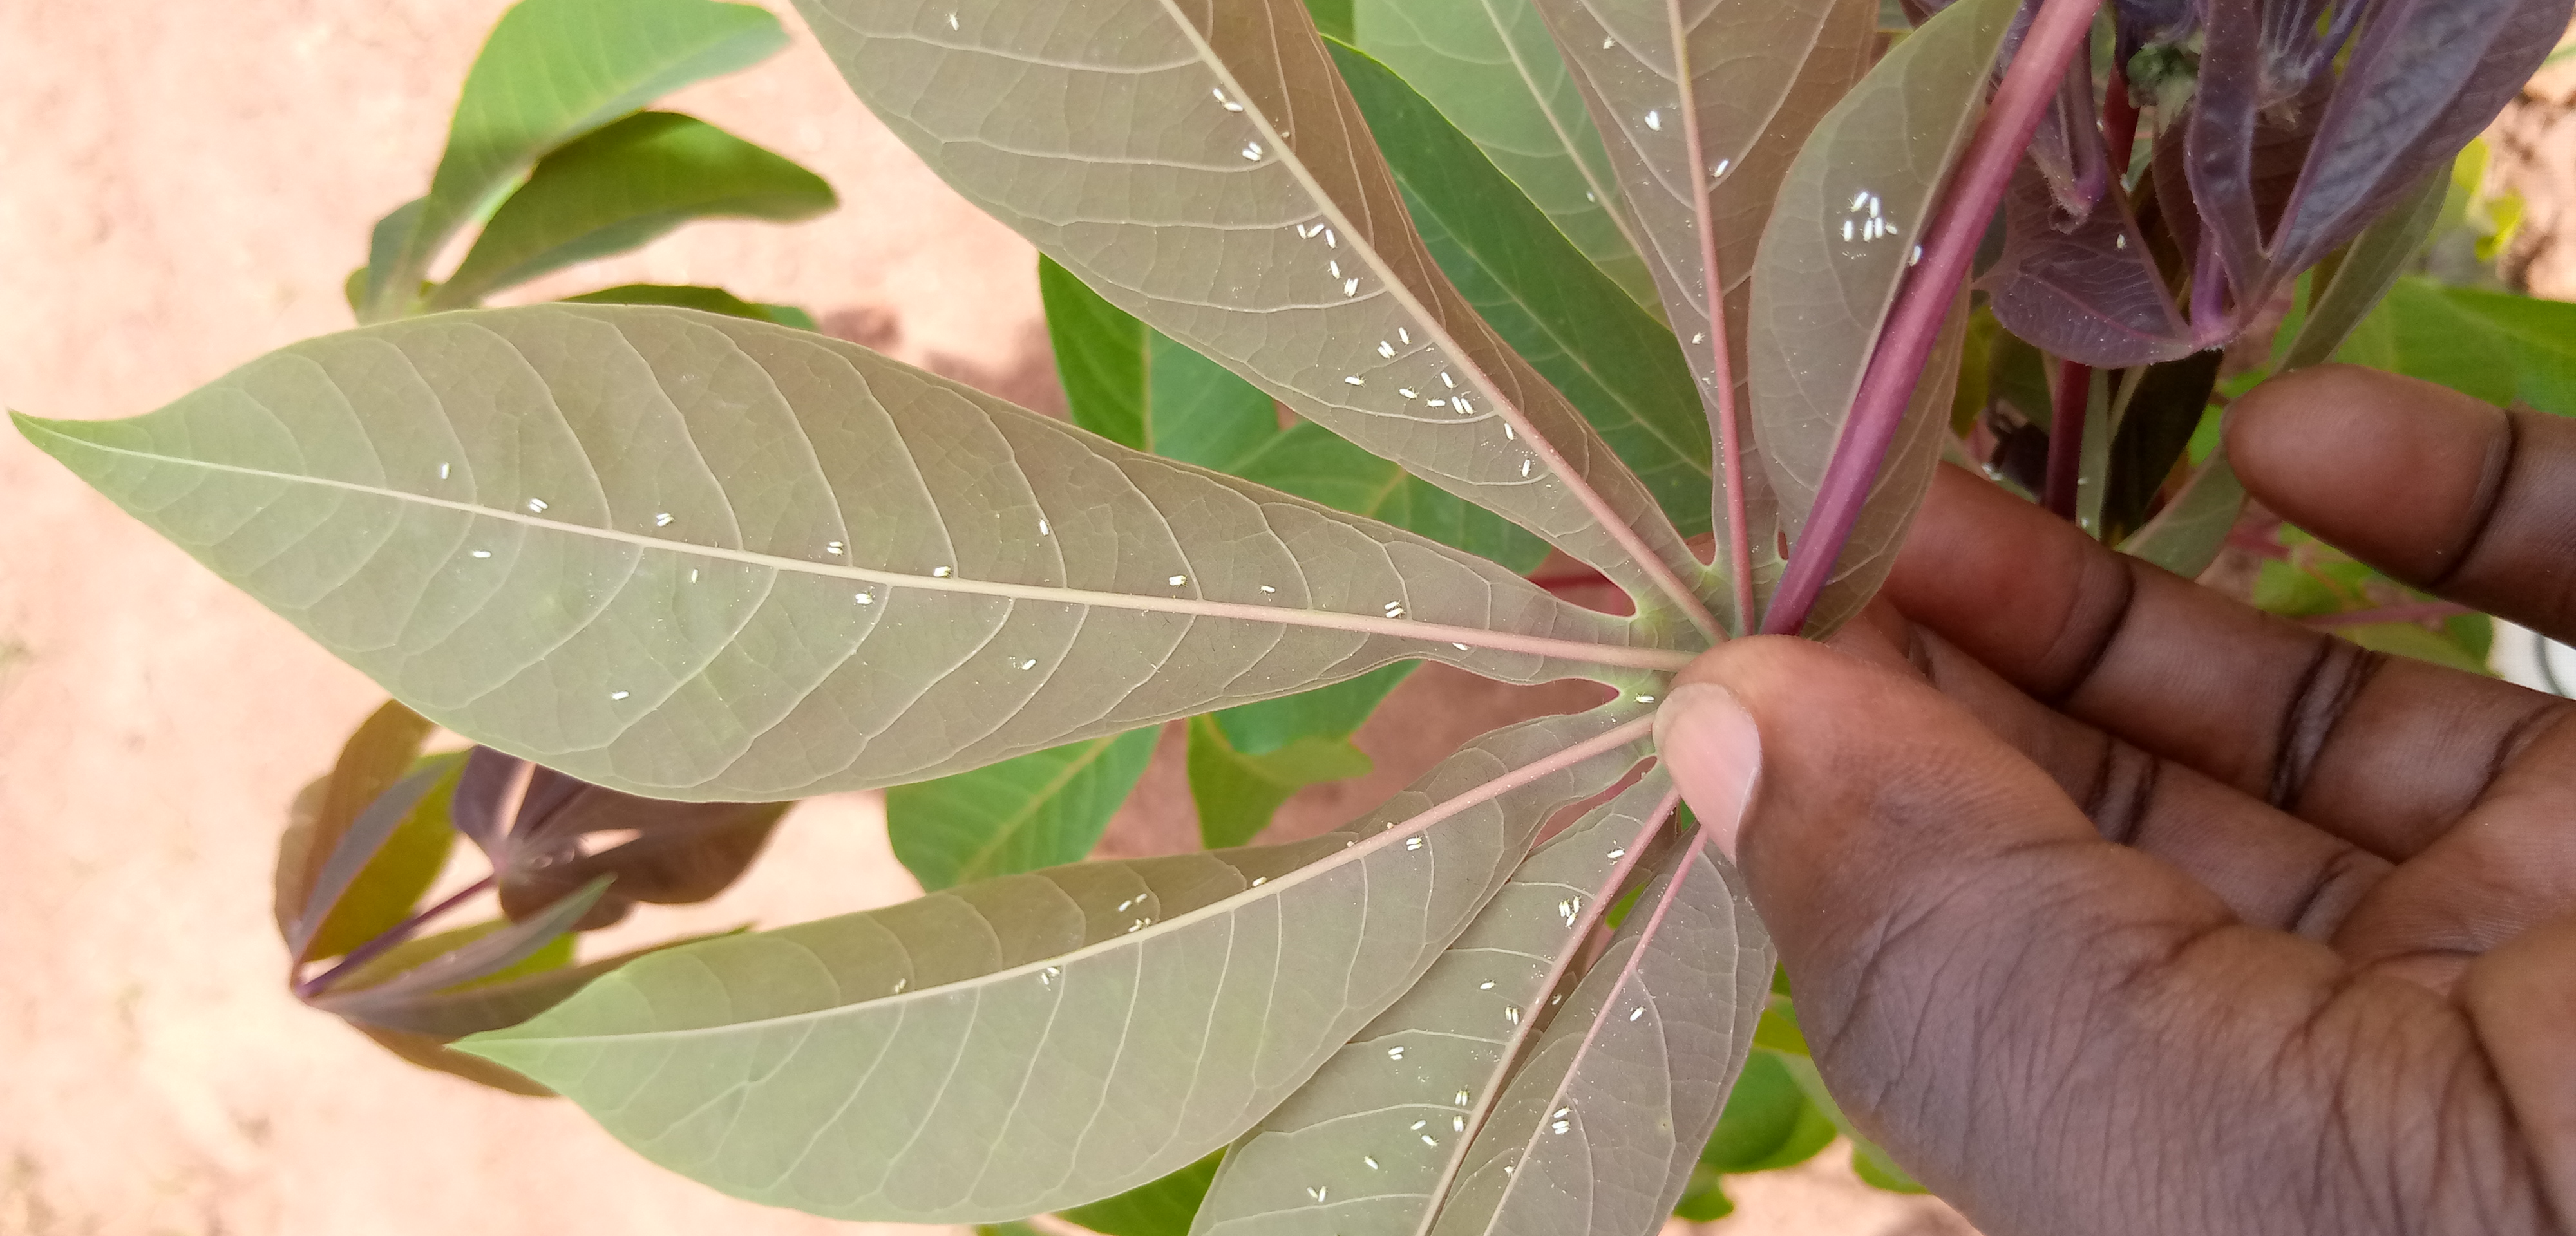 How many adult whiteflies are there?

96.